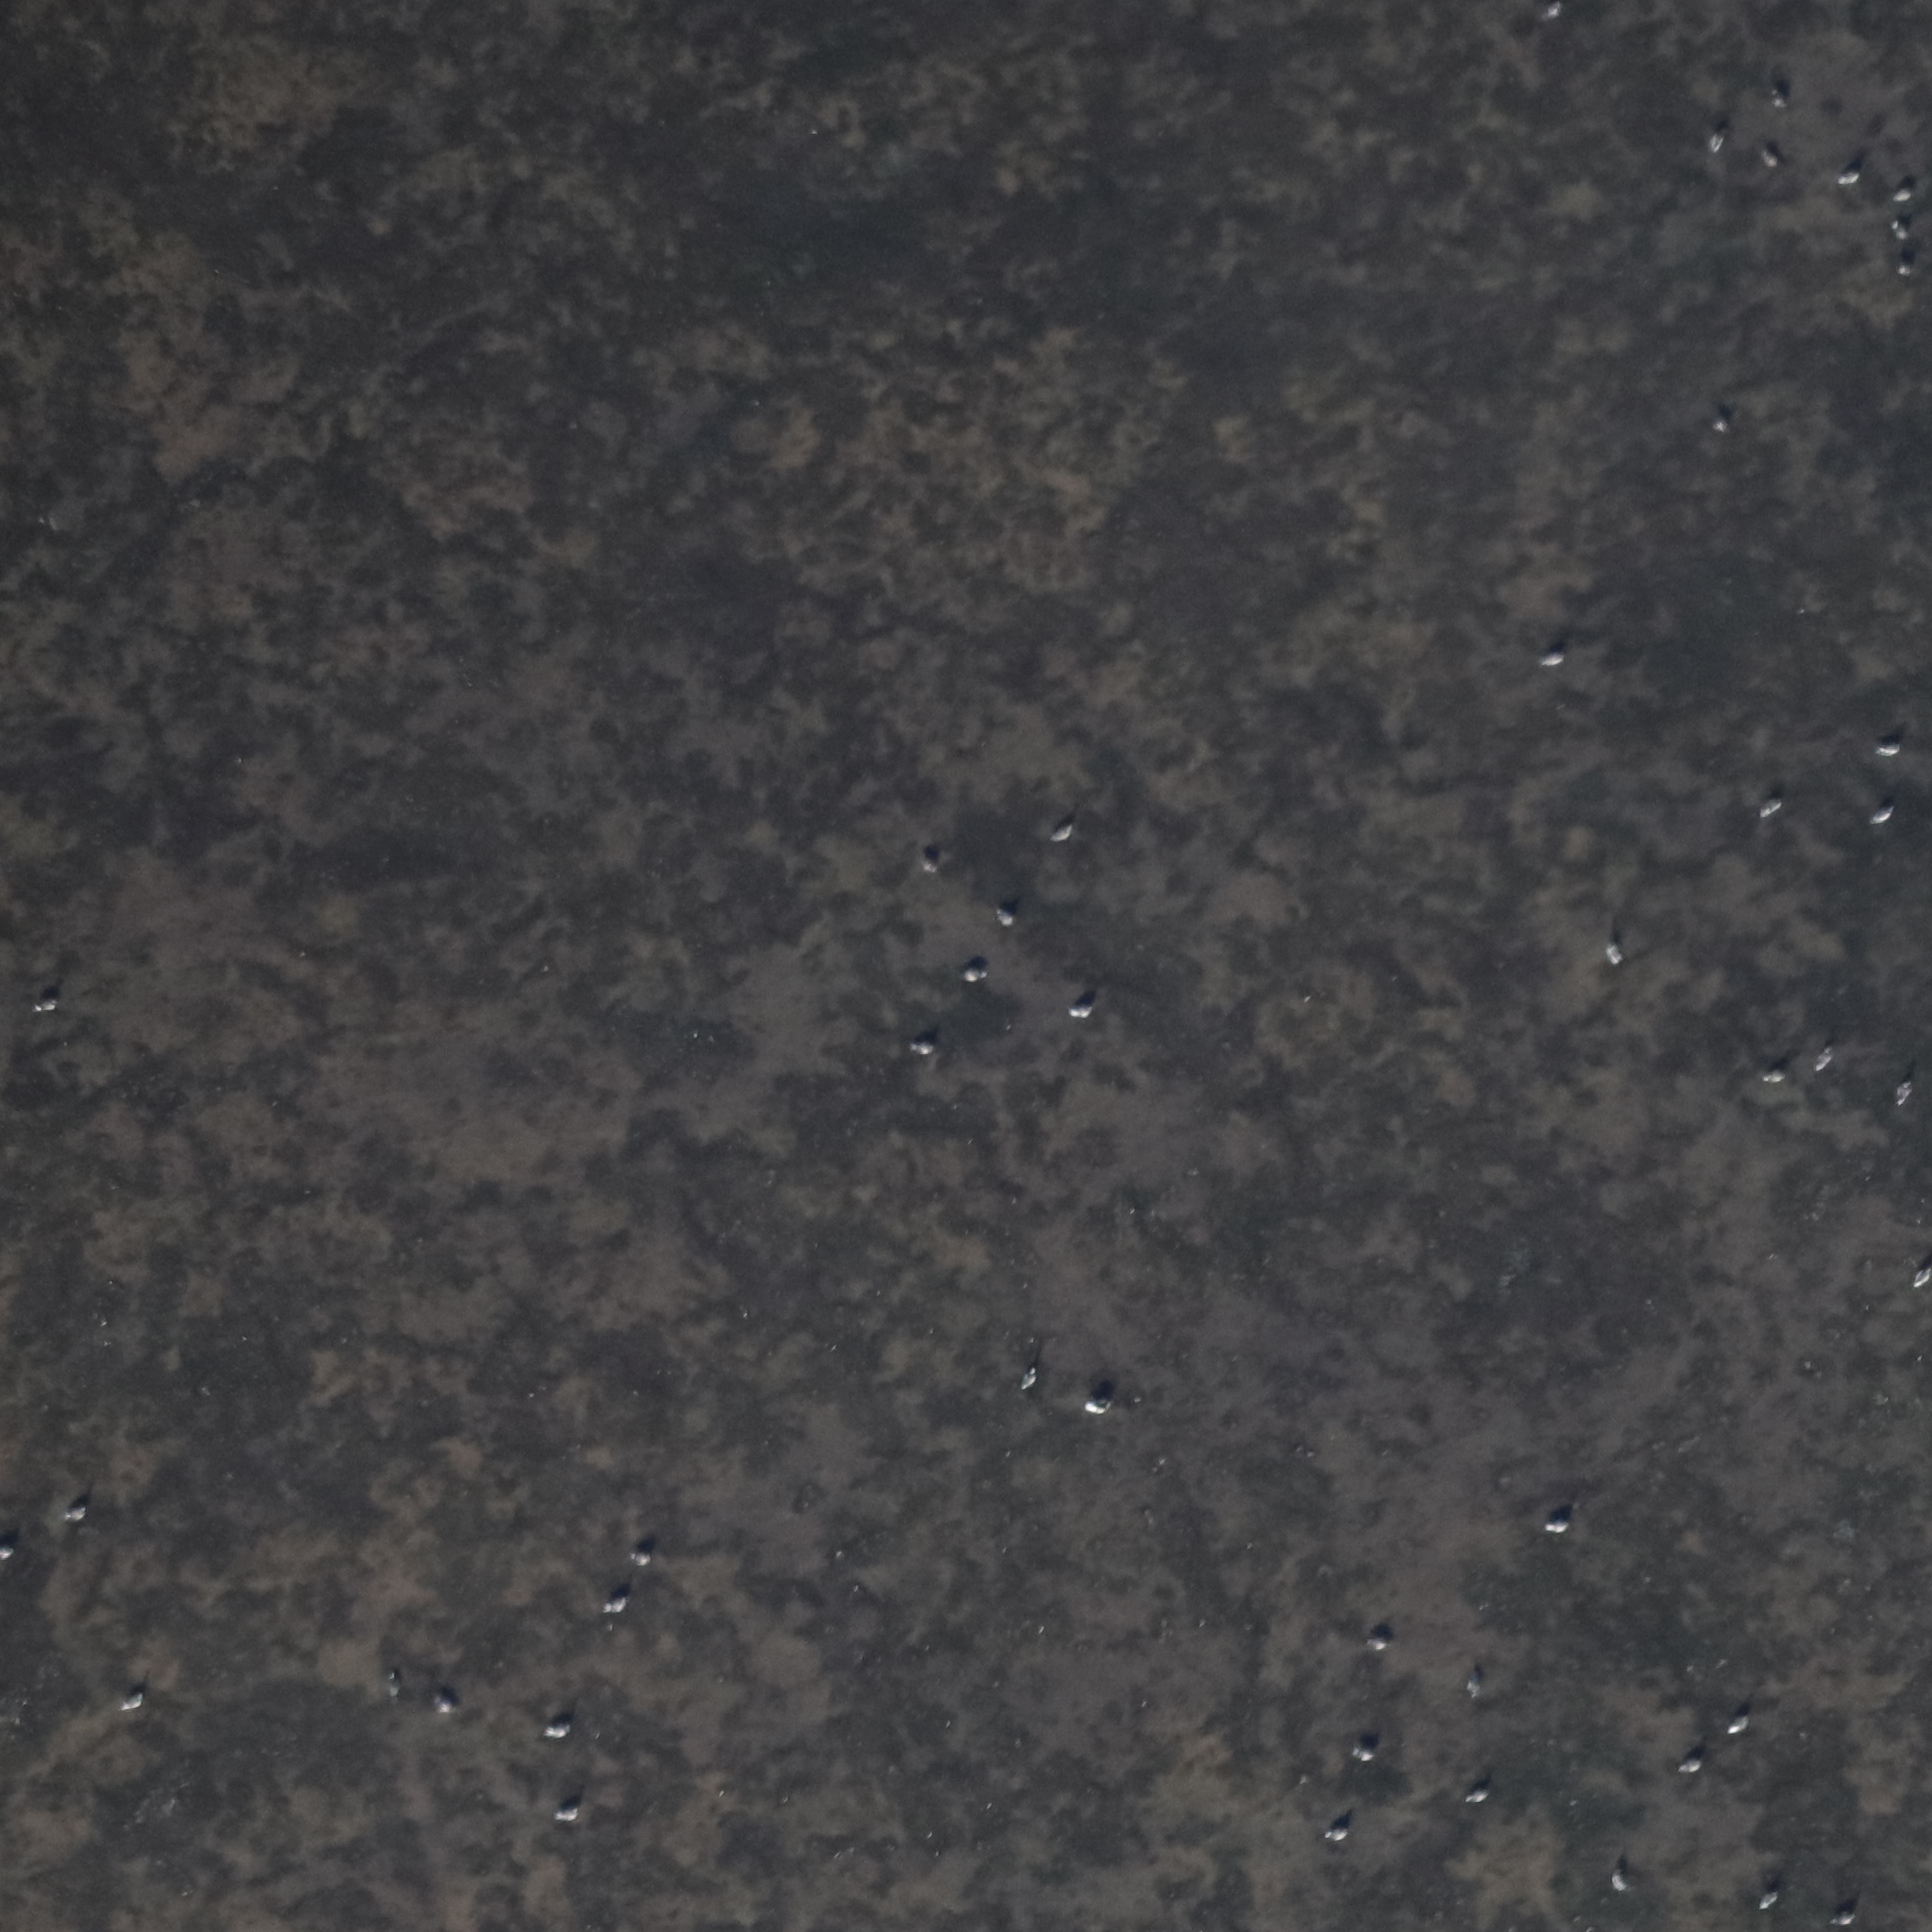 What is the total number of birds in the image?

47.